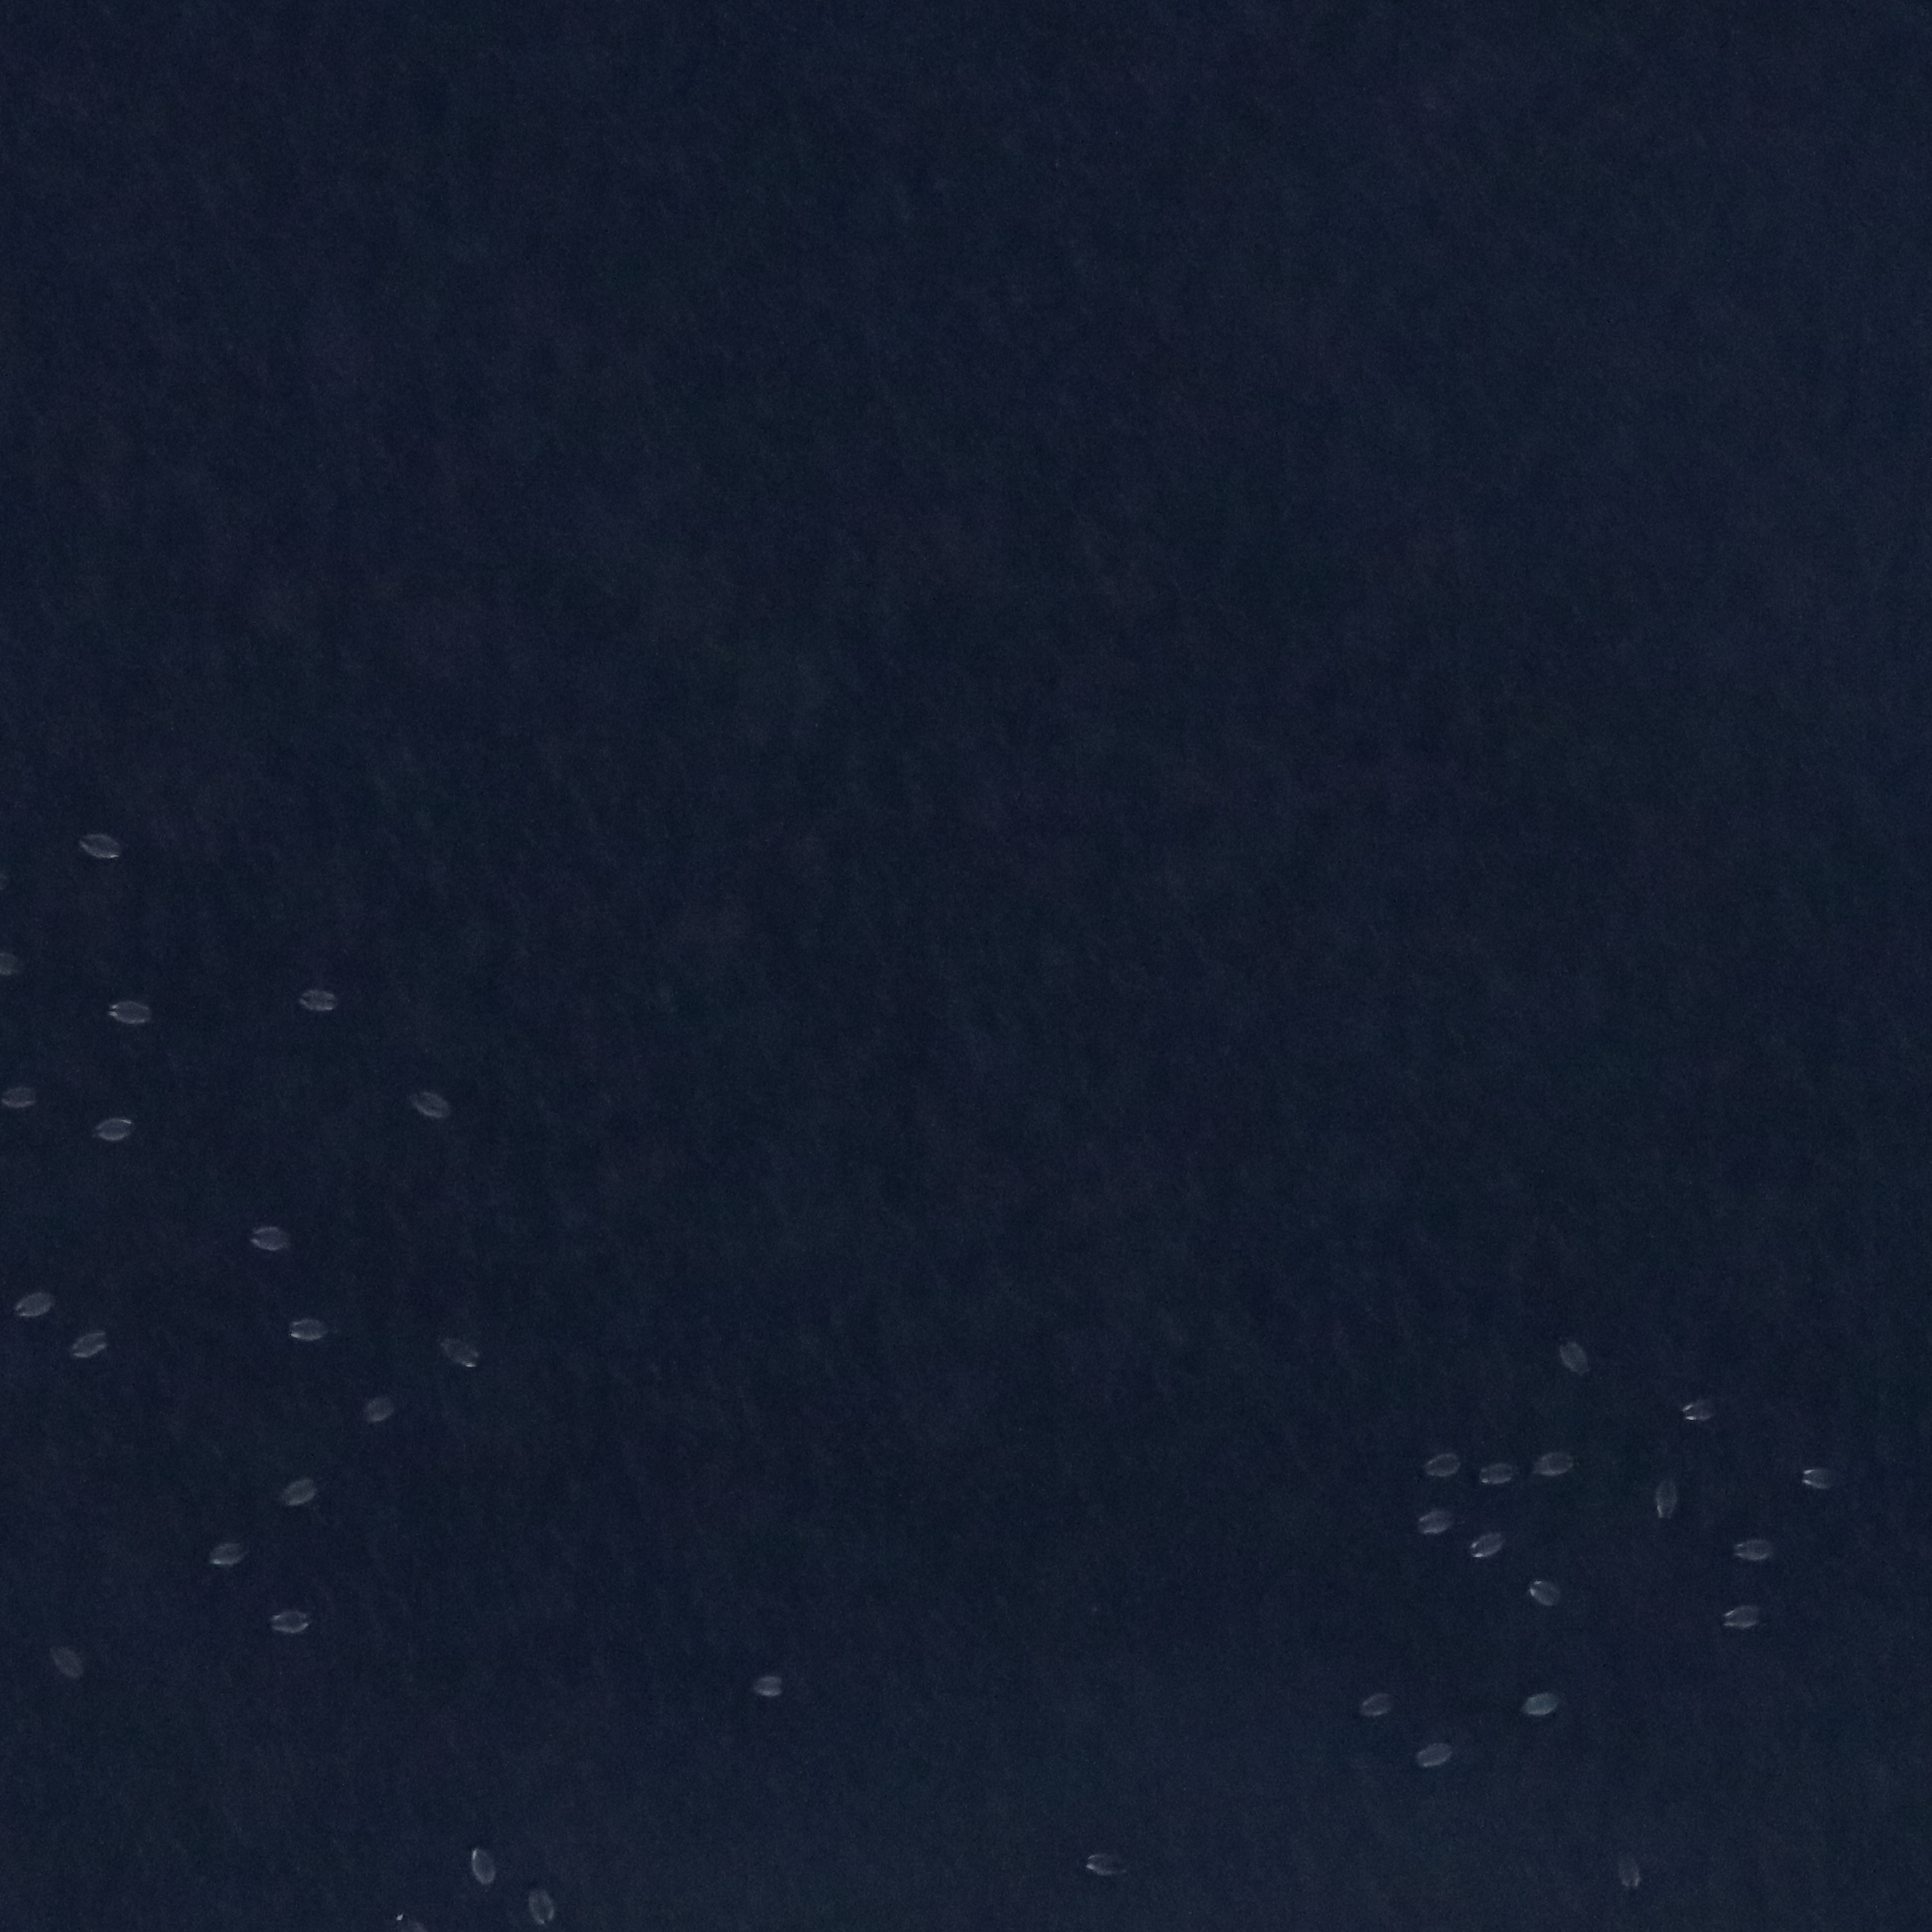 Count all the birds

37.